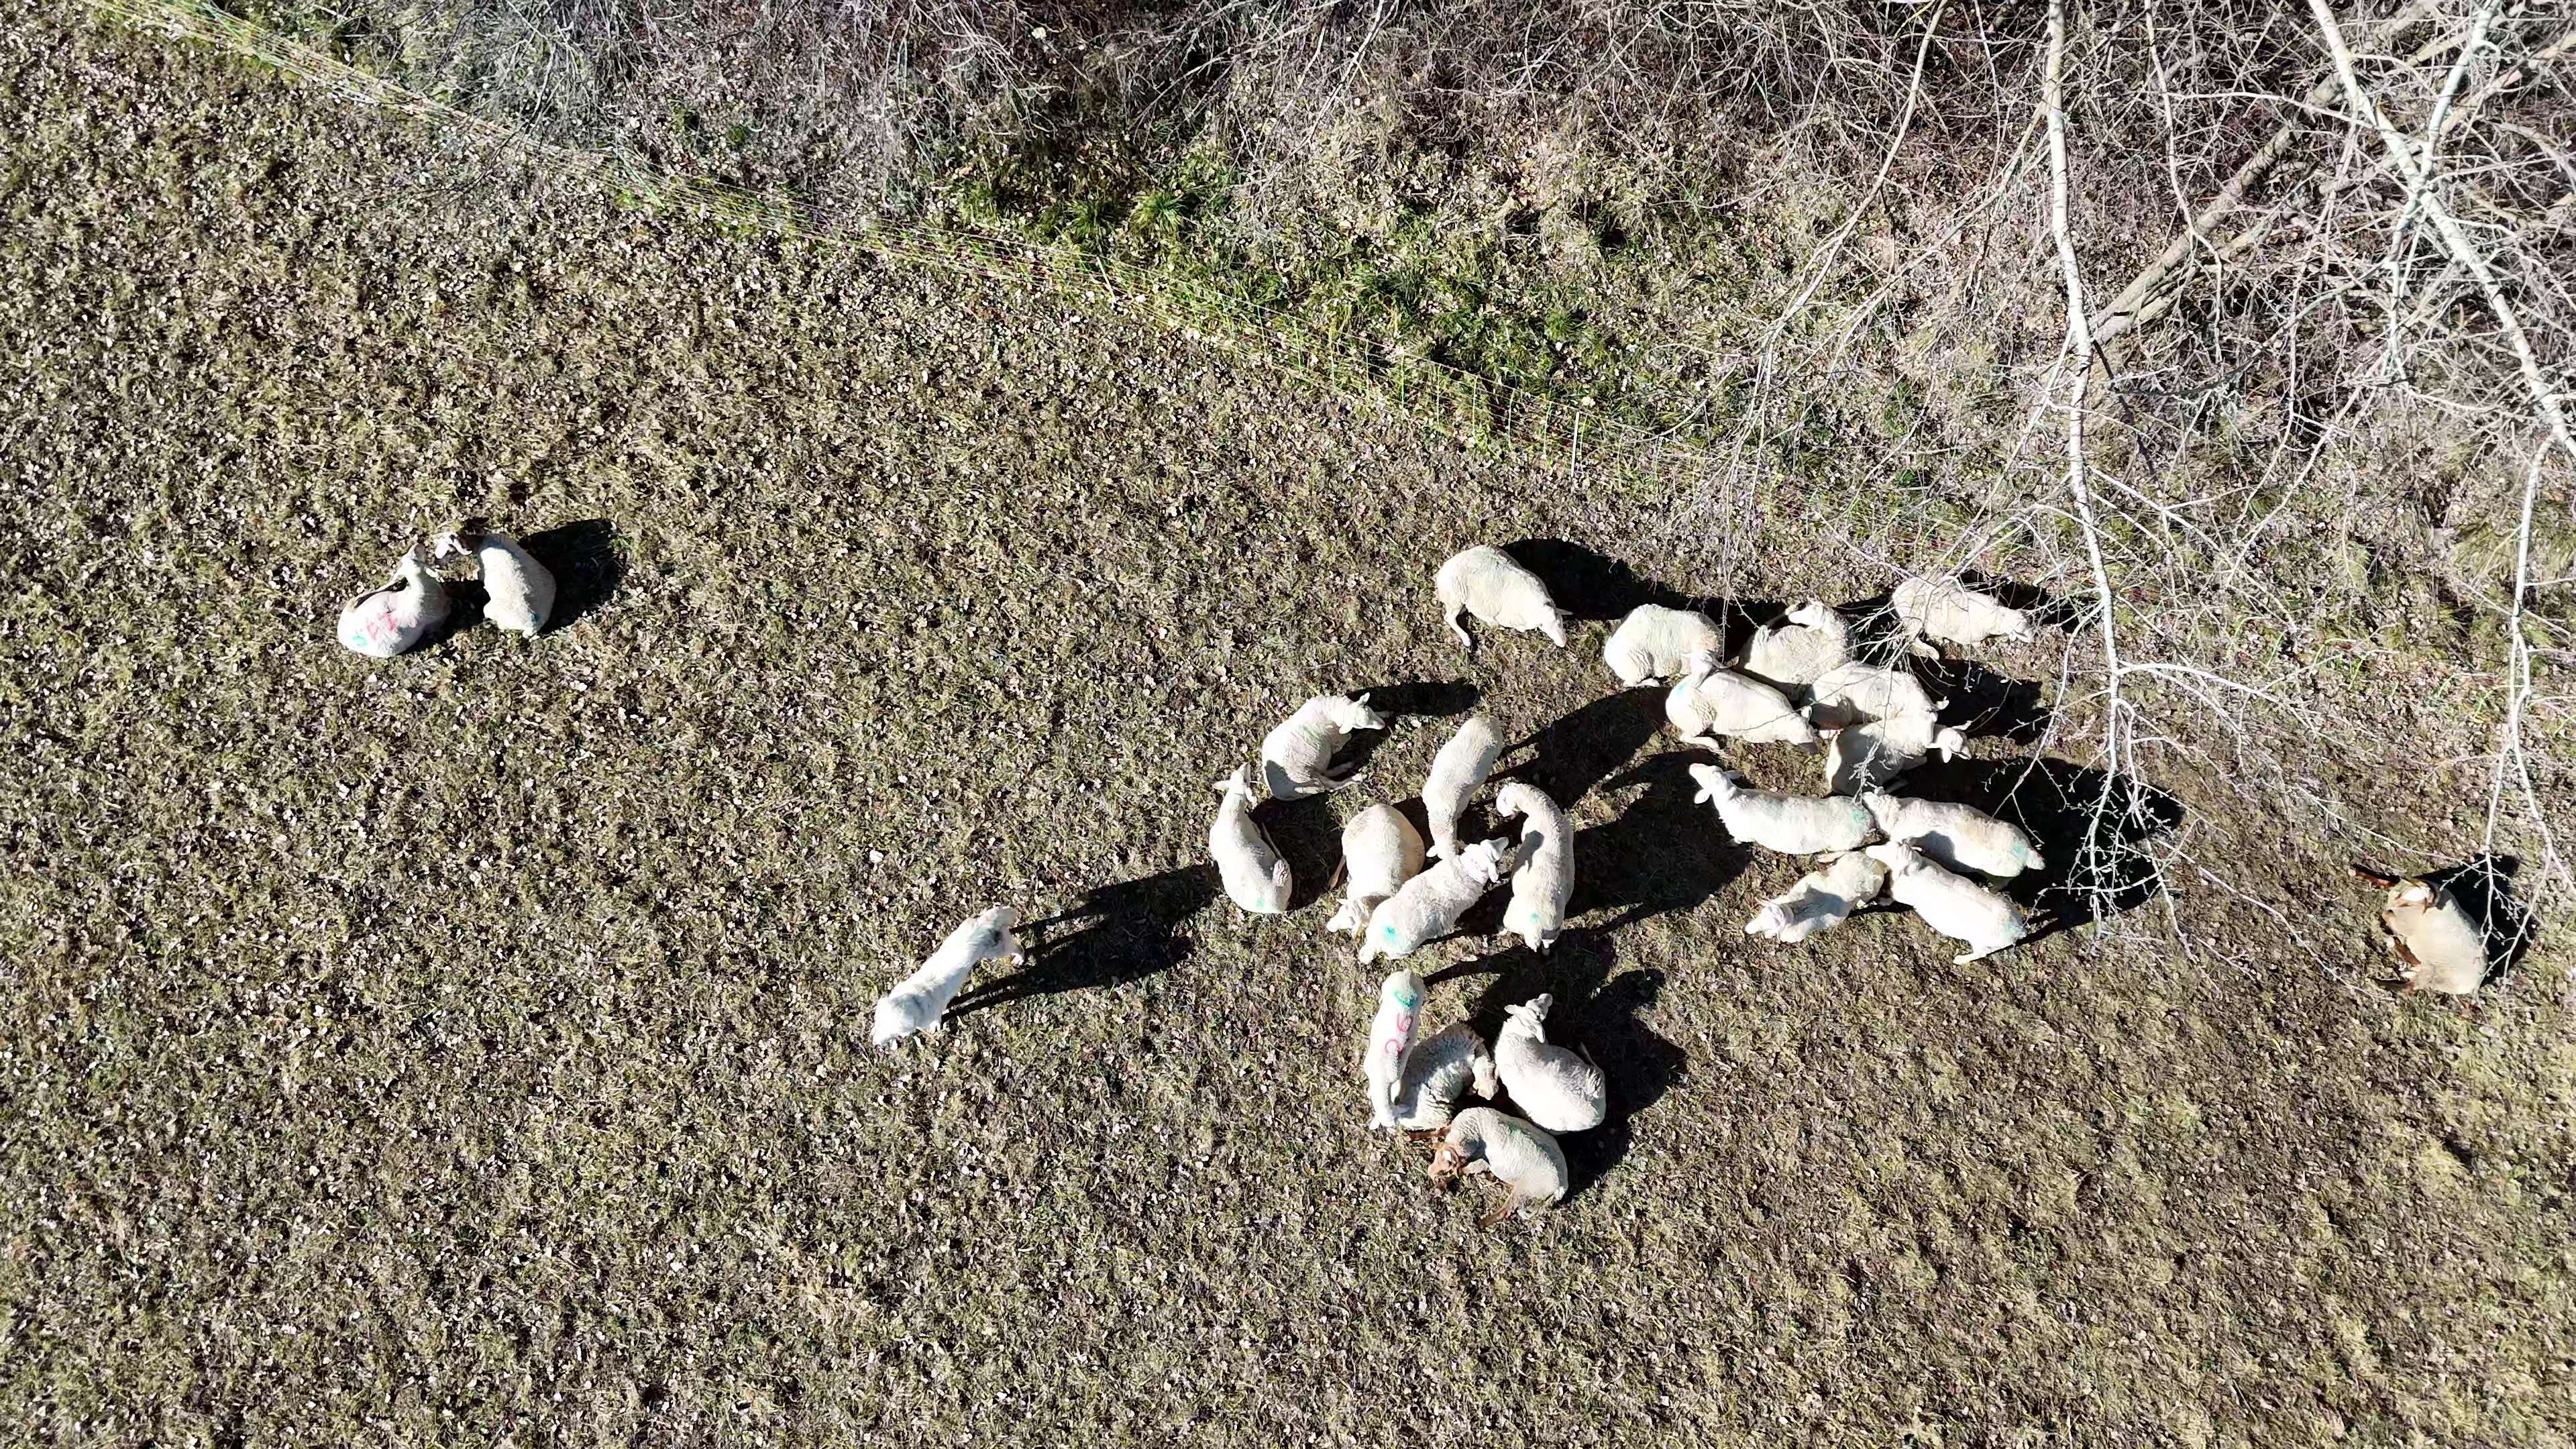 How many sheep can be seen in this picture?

24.